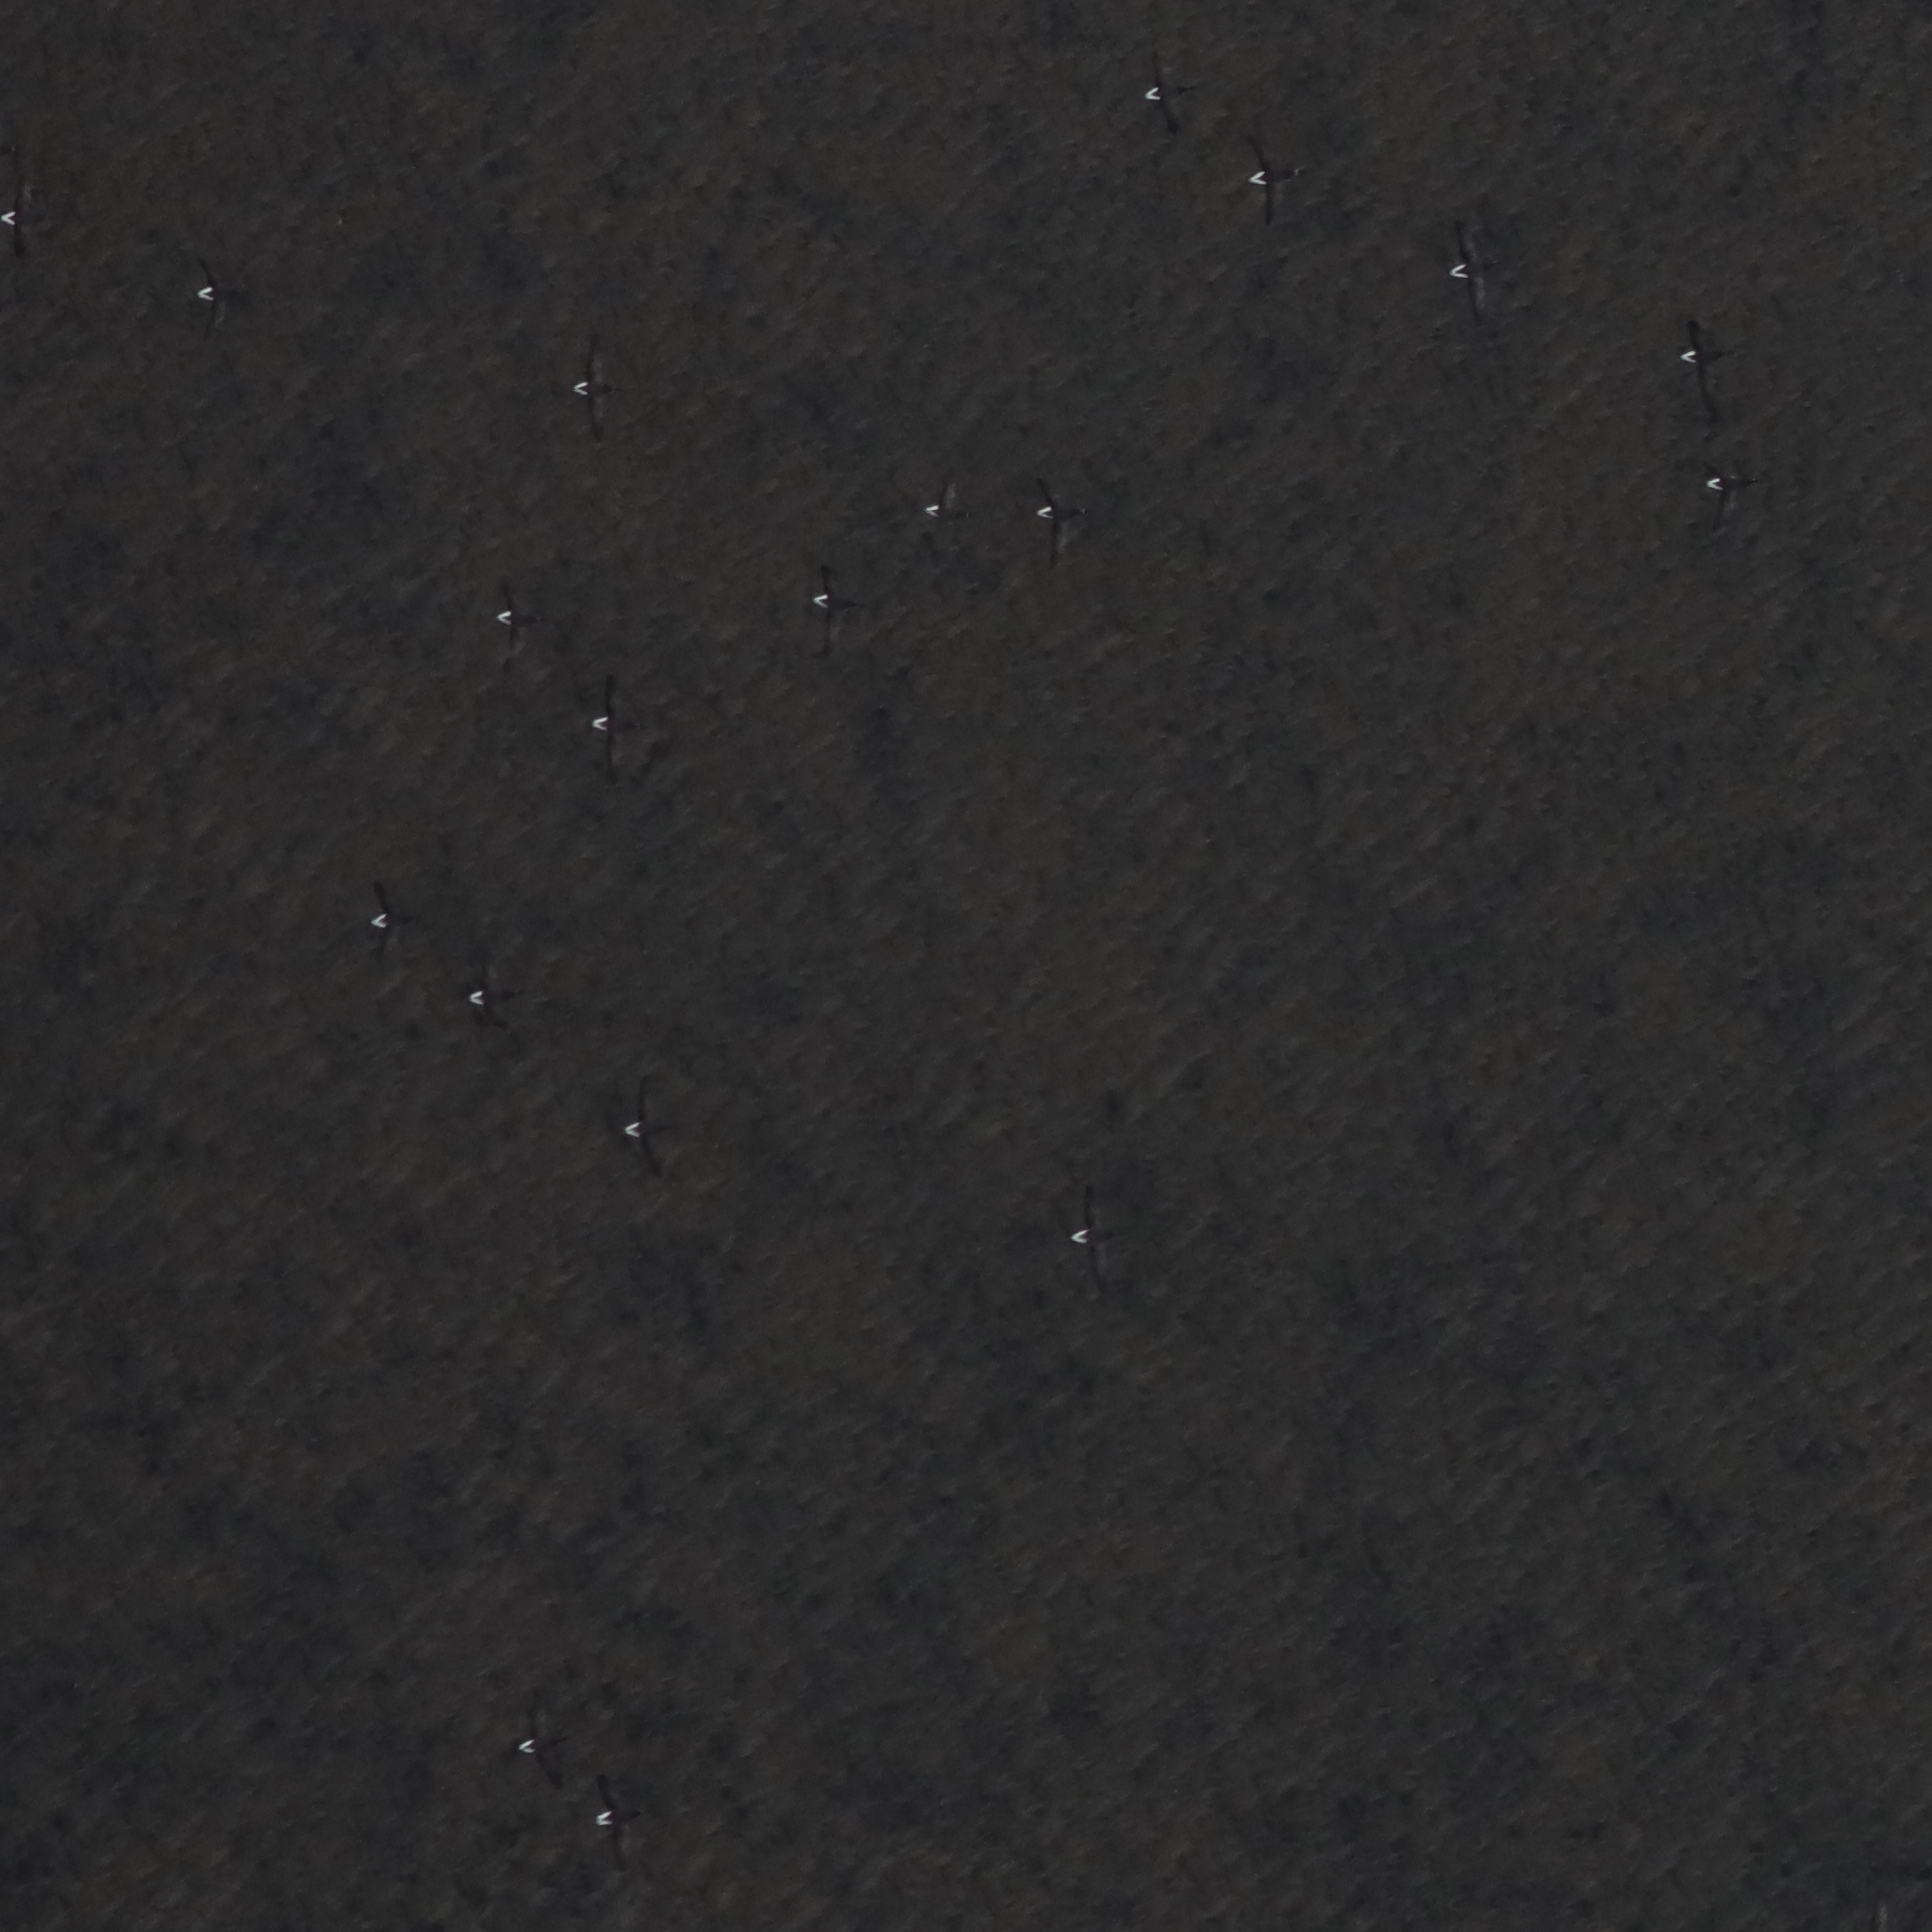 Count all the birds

19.